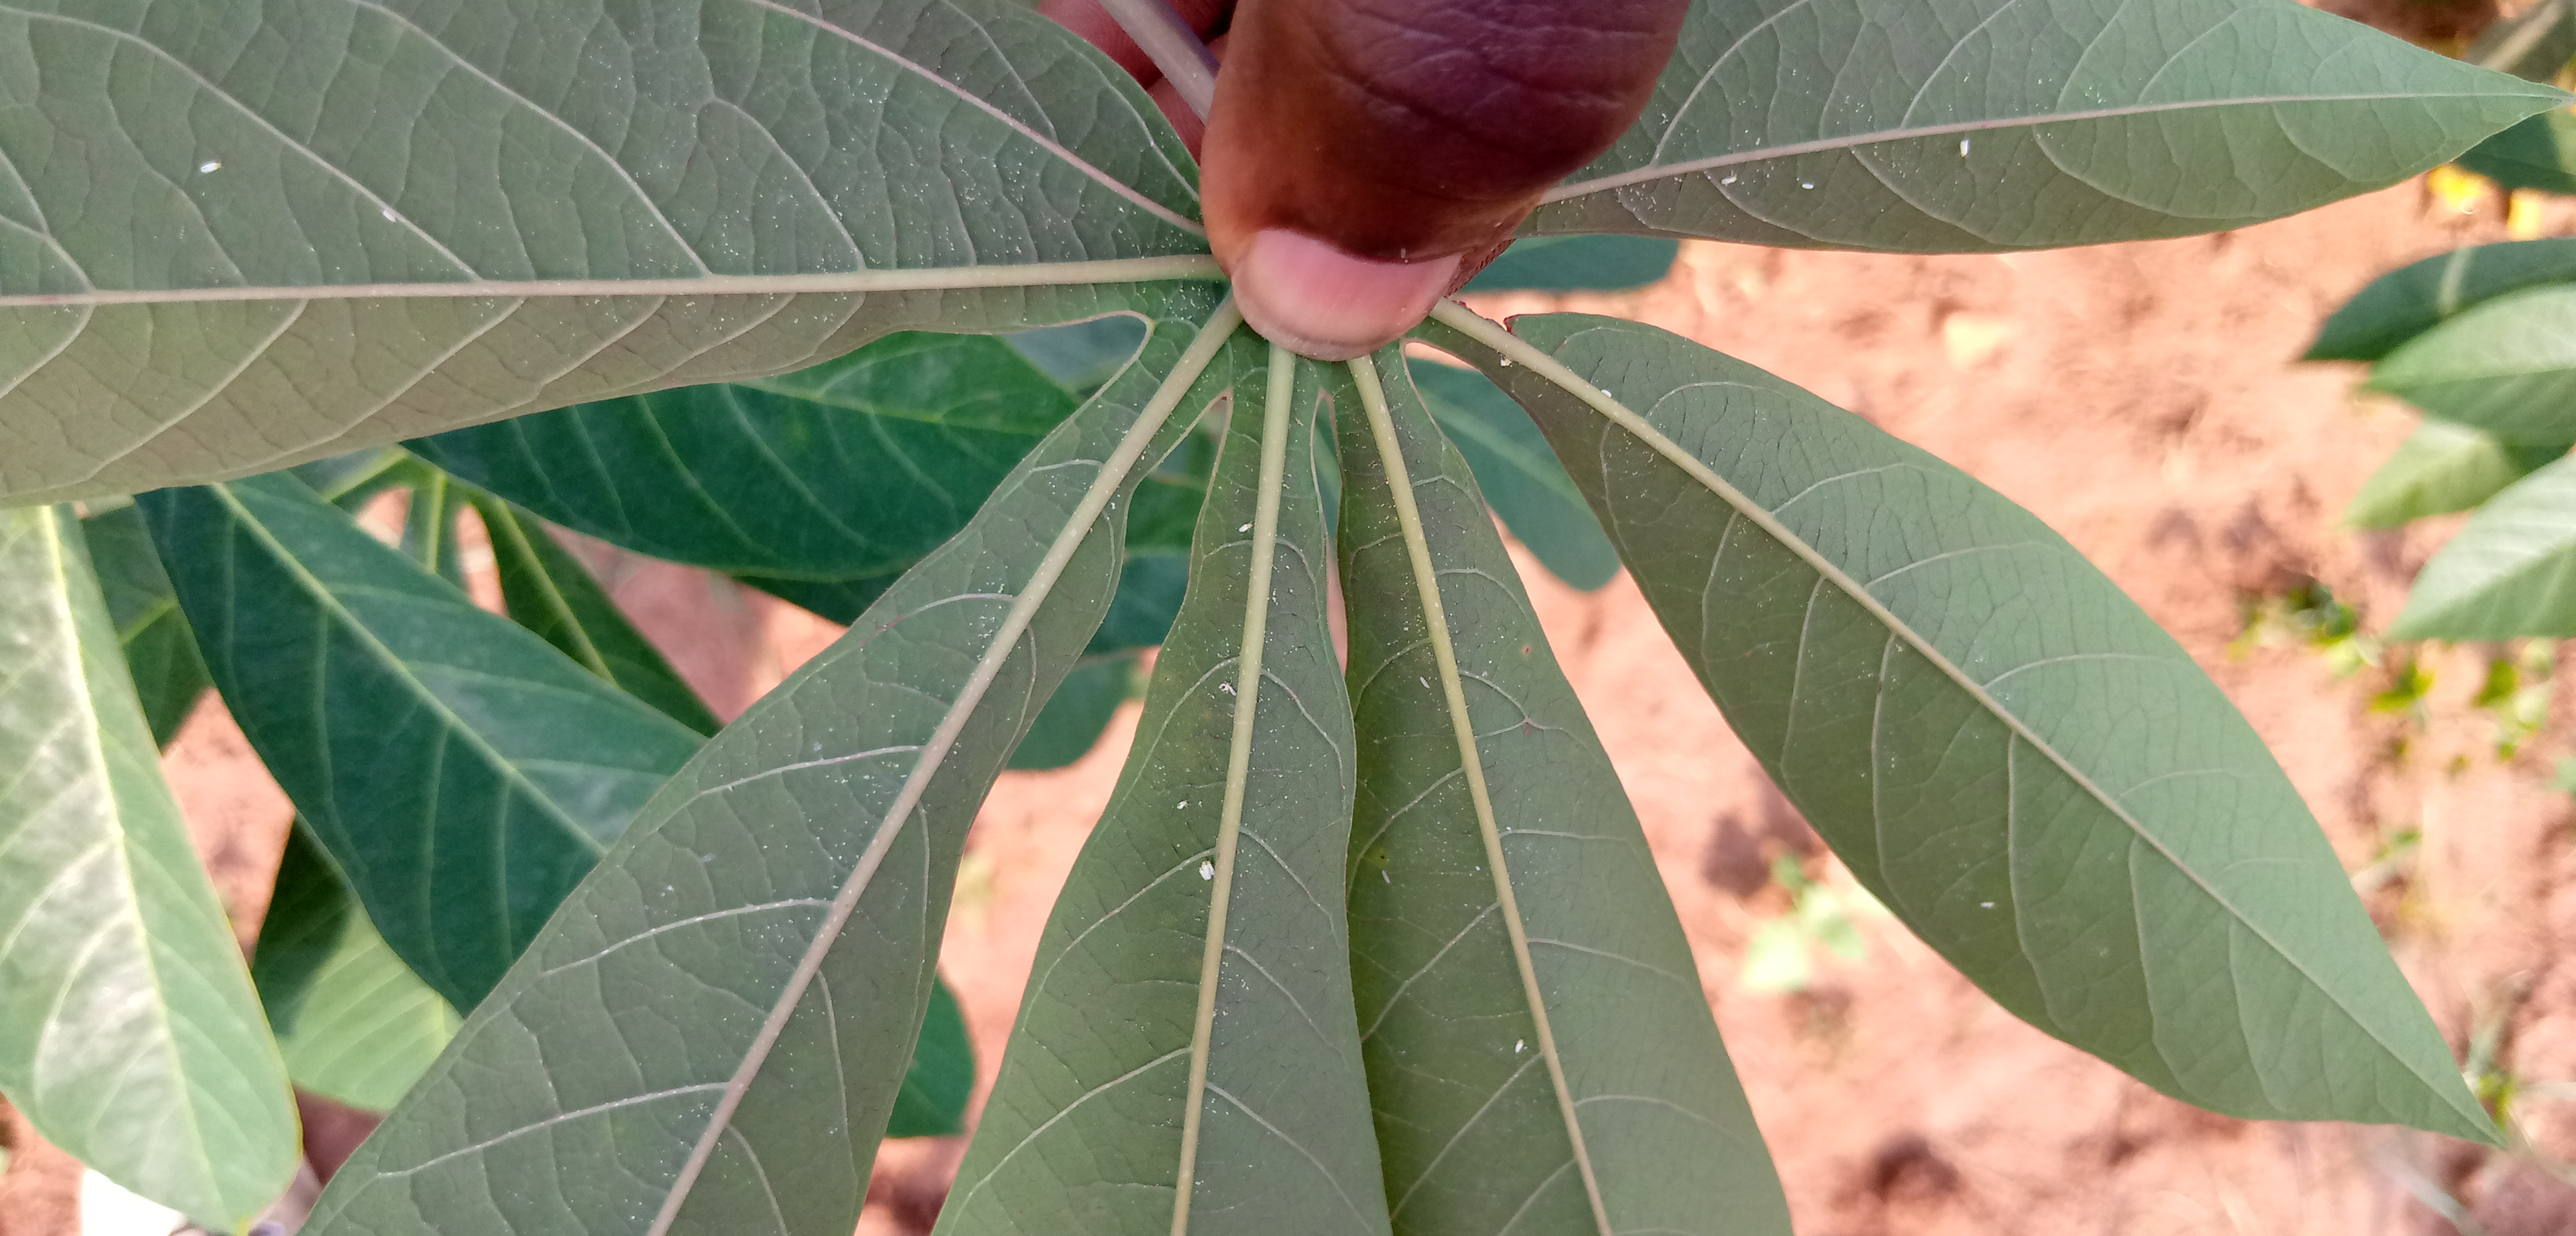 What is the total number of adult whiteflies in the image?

13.